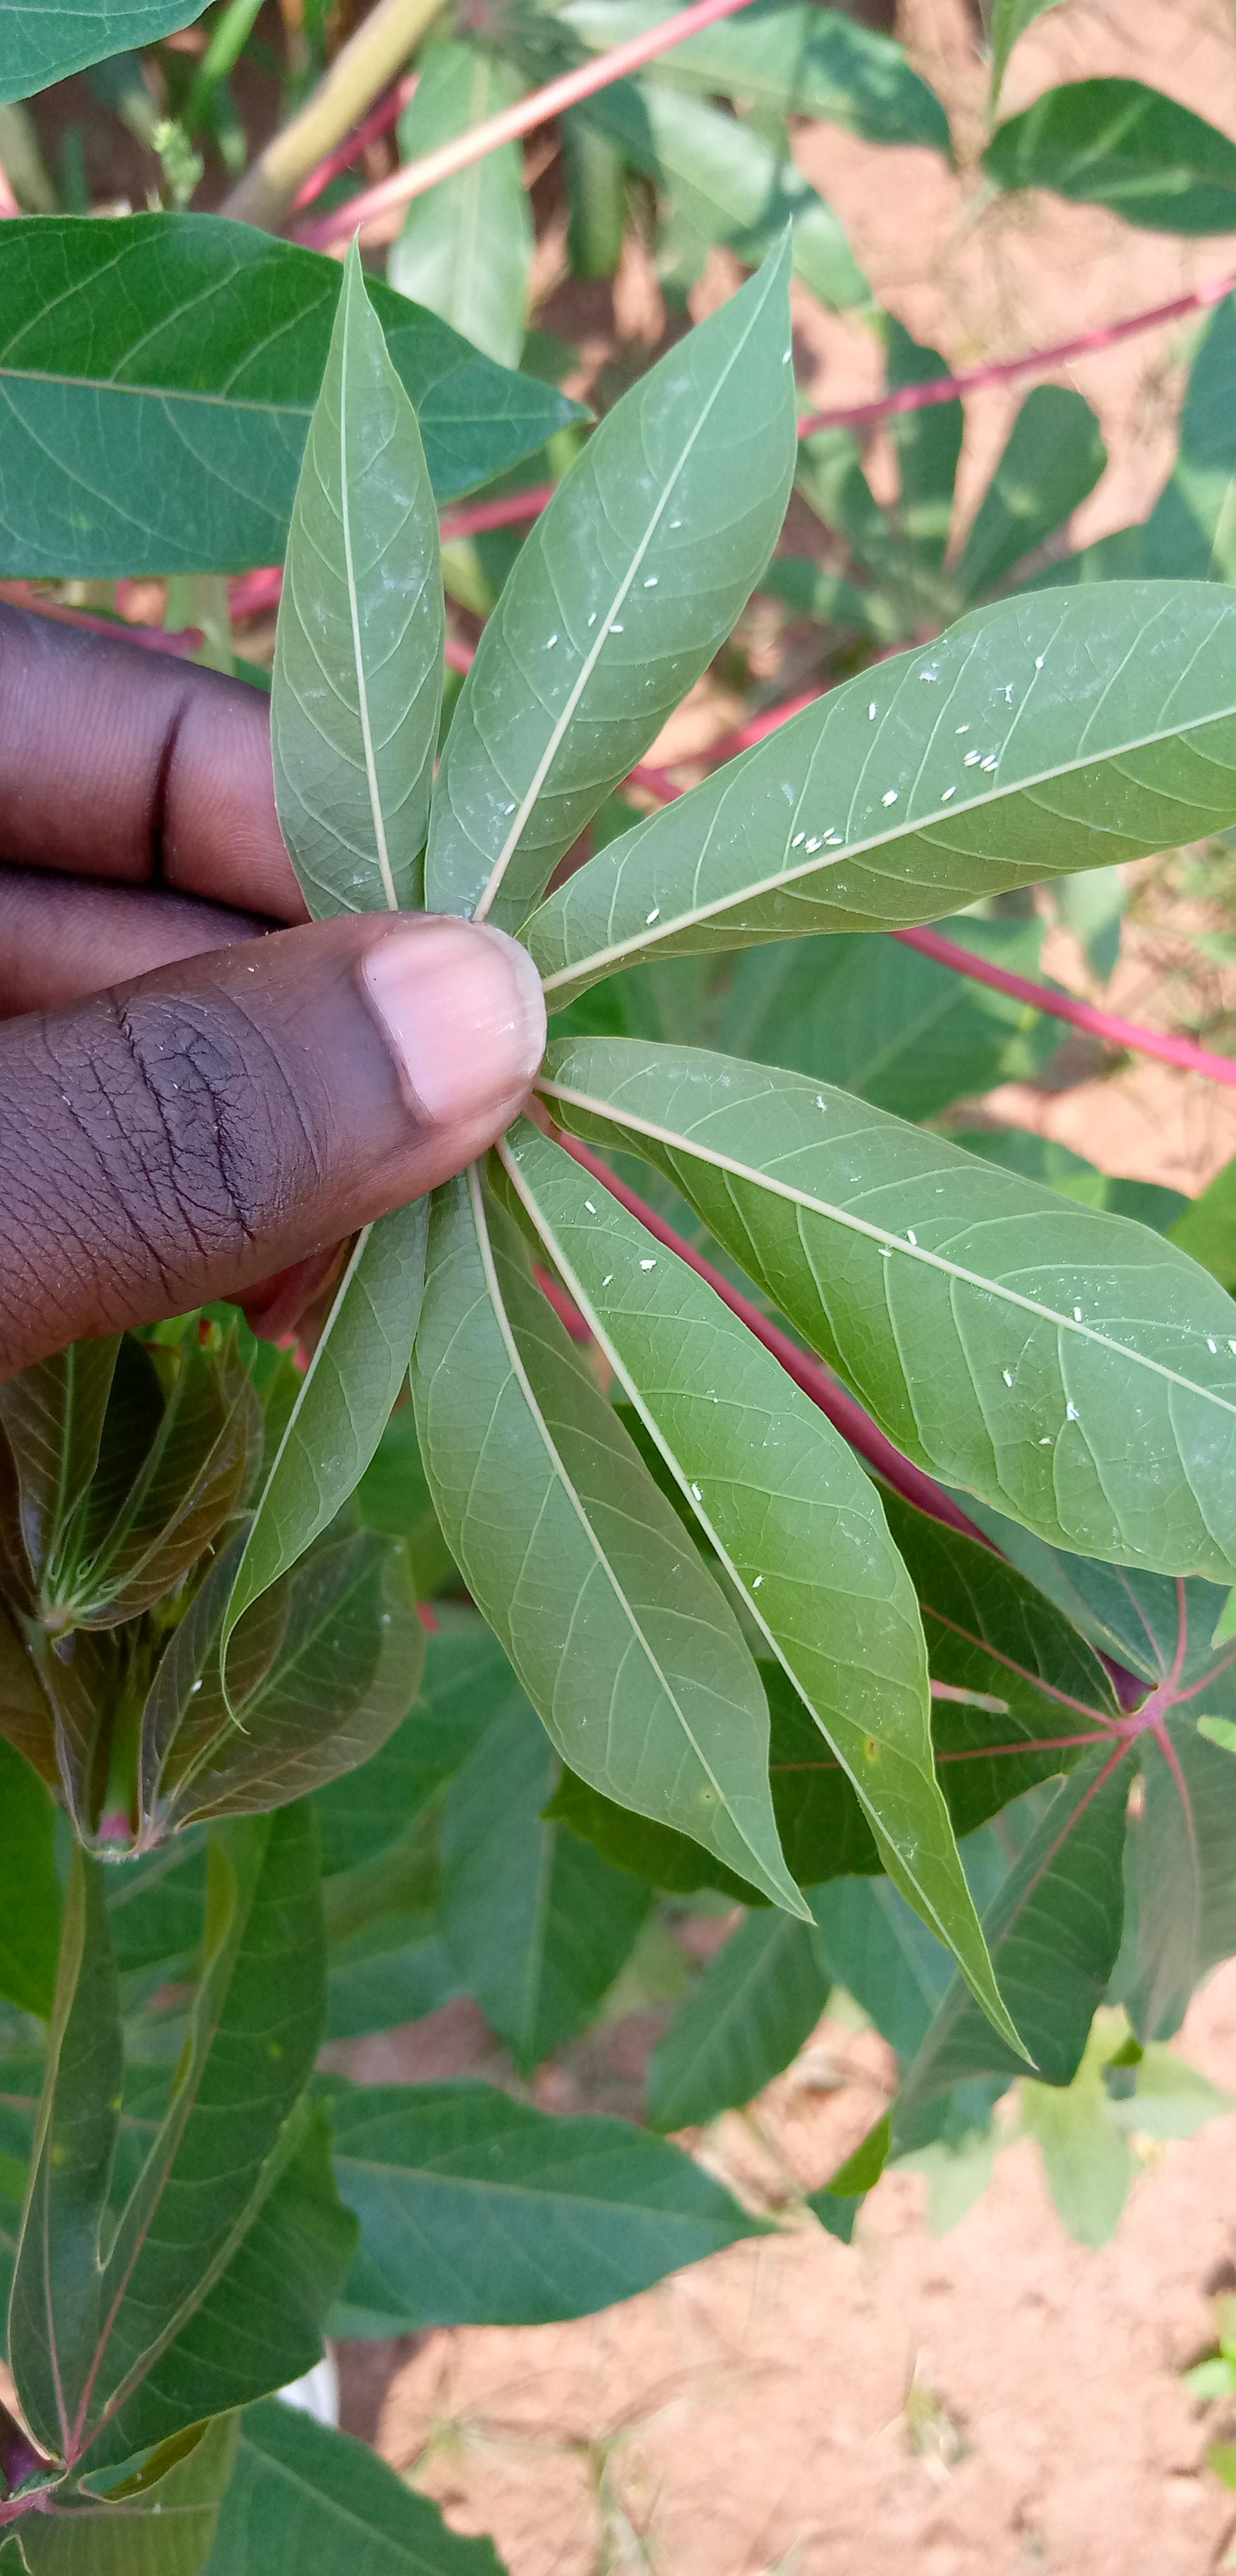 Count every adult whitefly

30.